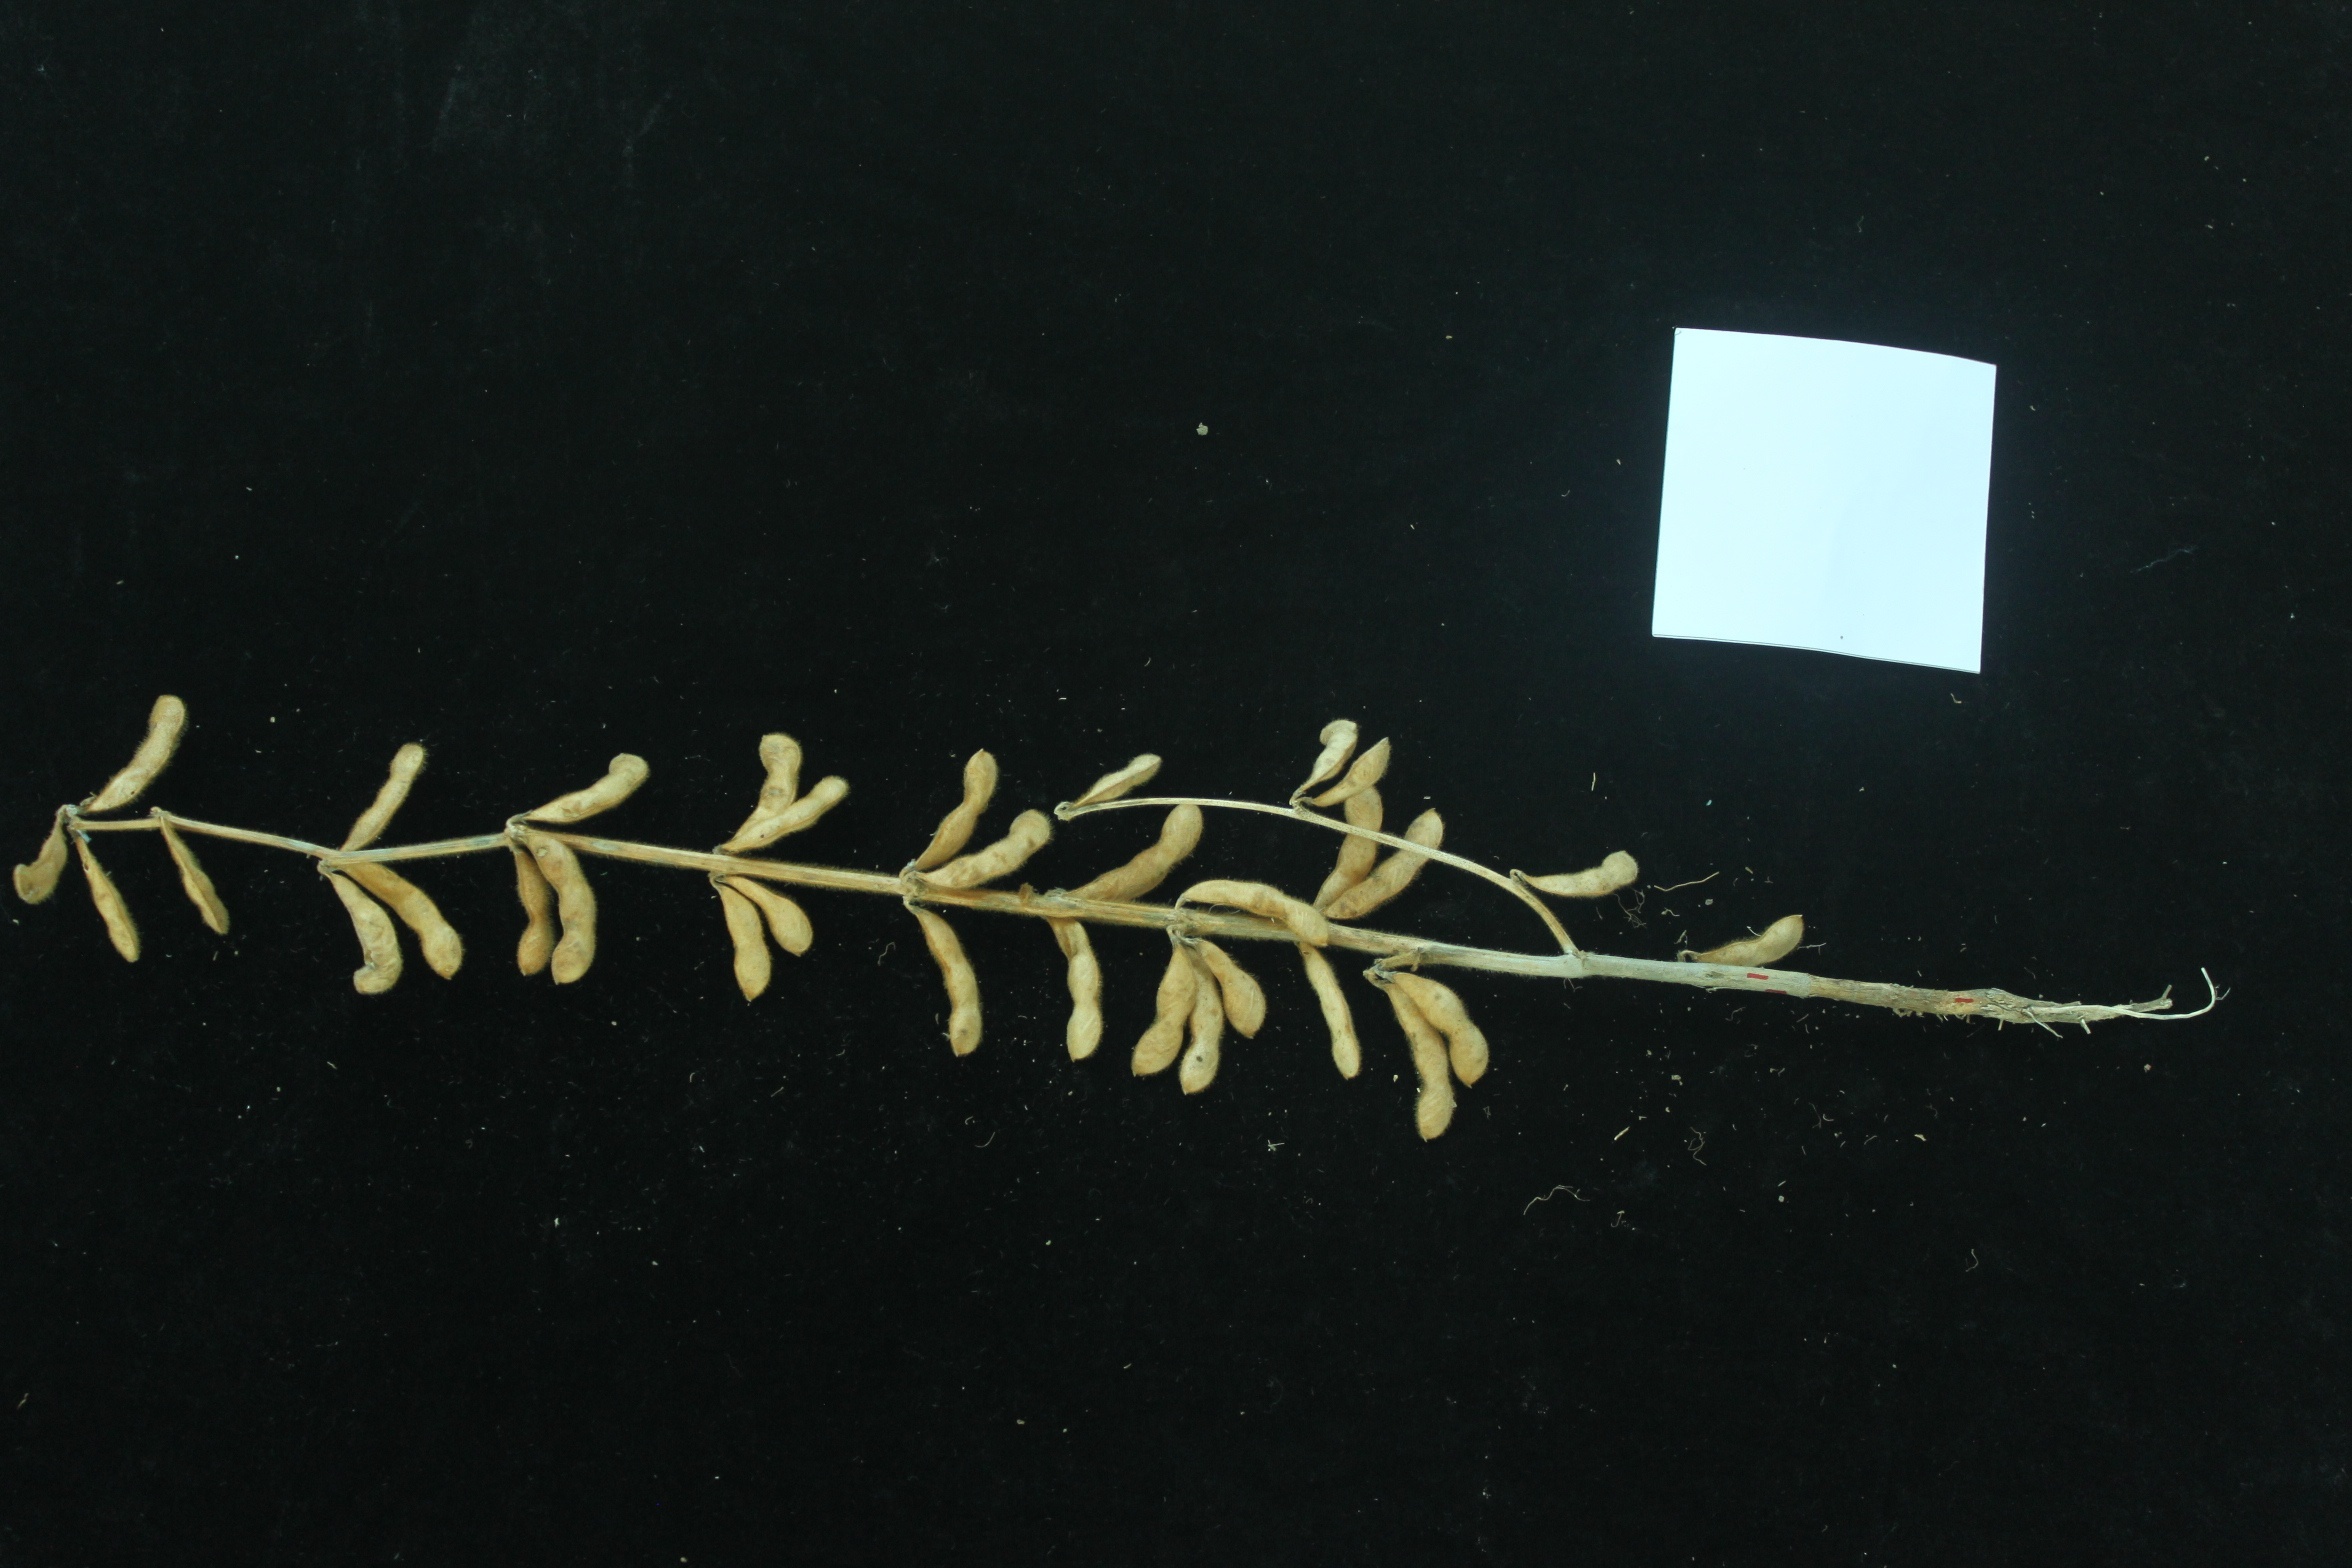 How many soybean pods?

33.